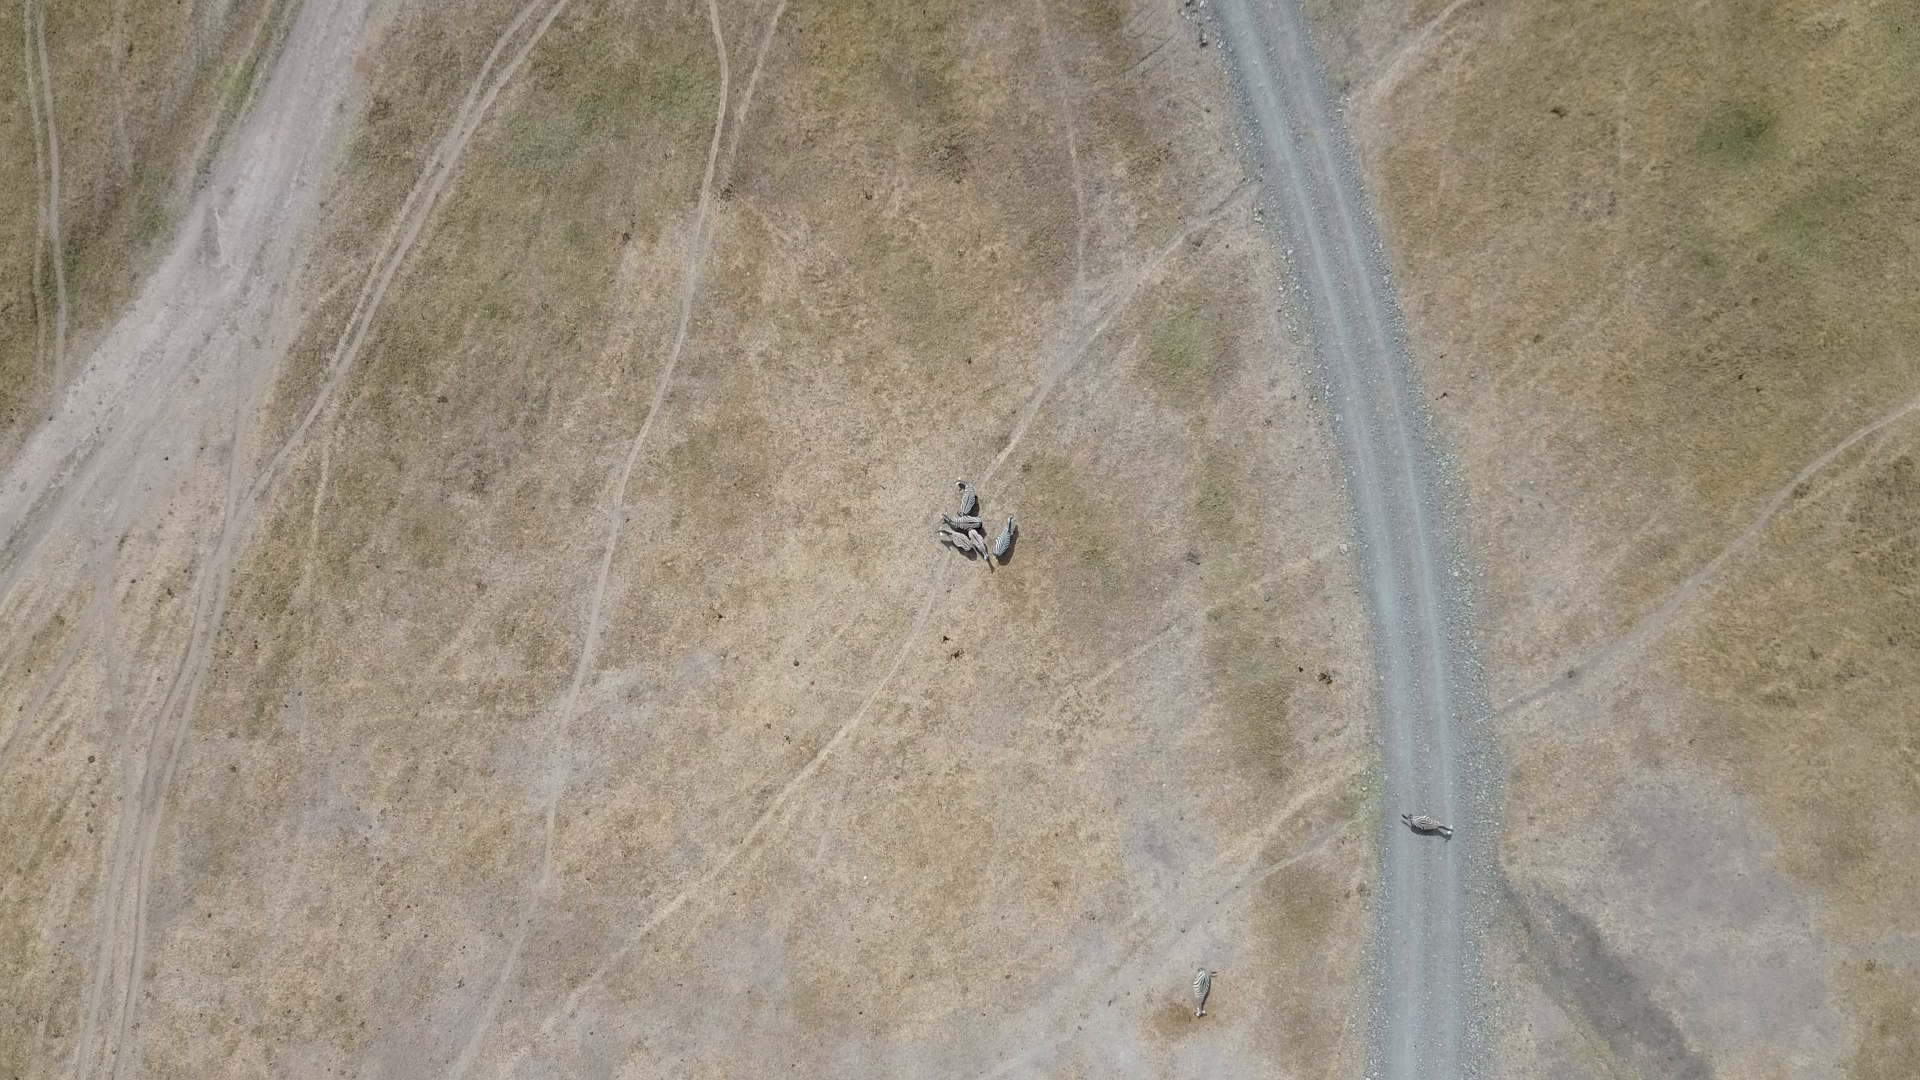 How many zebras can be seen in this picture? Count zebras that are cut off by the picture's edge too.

7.